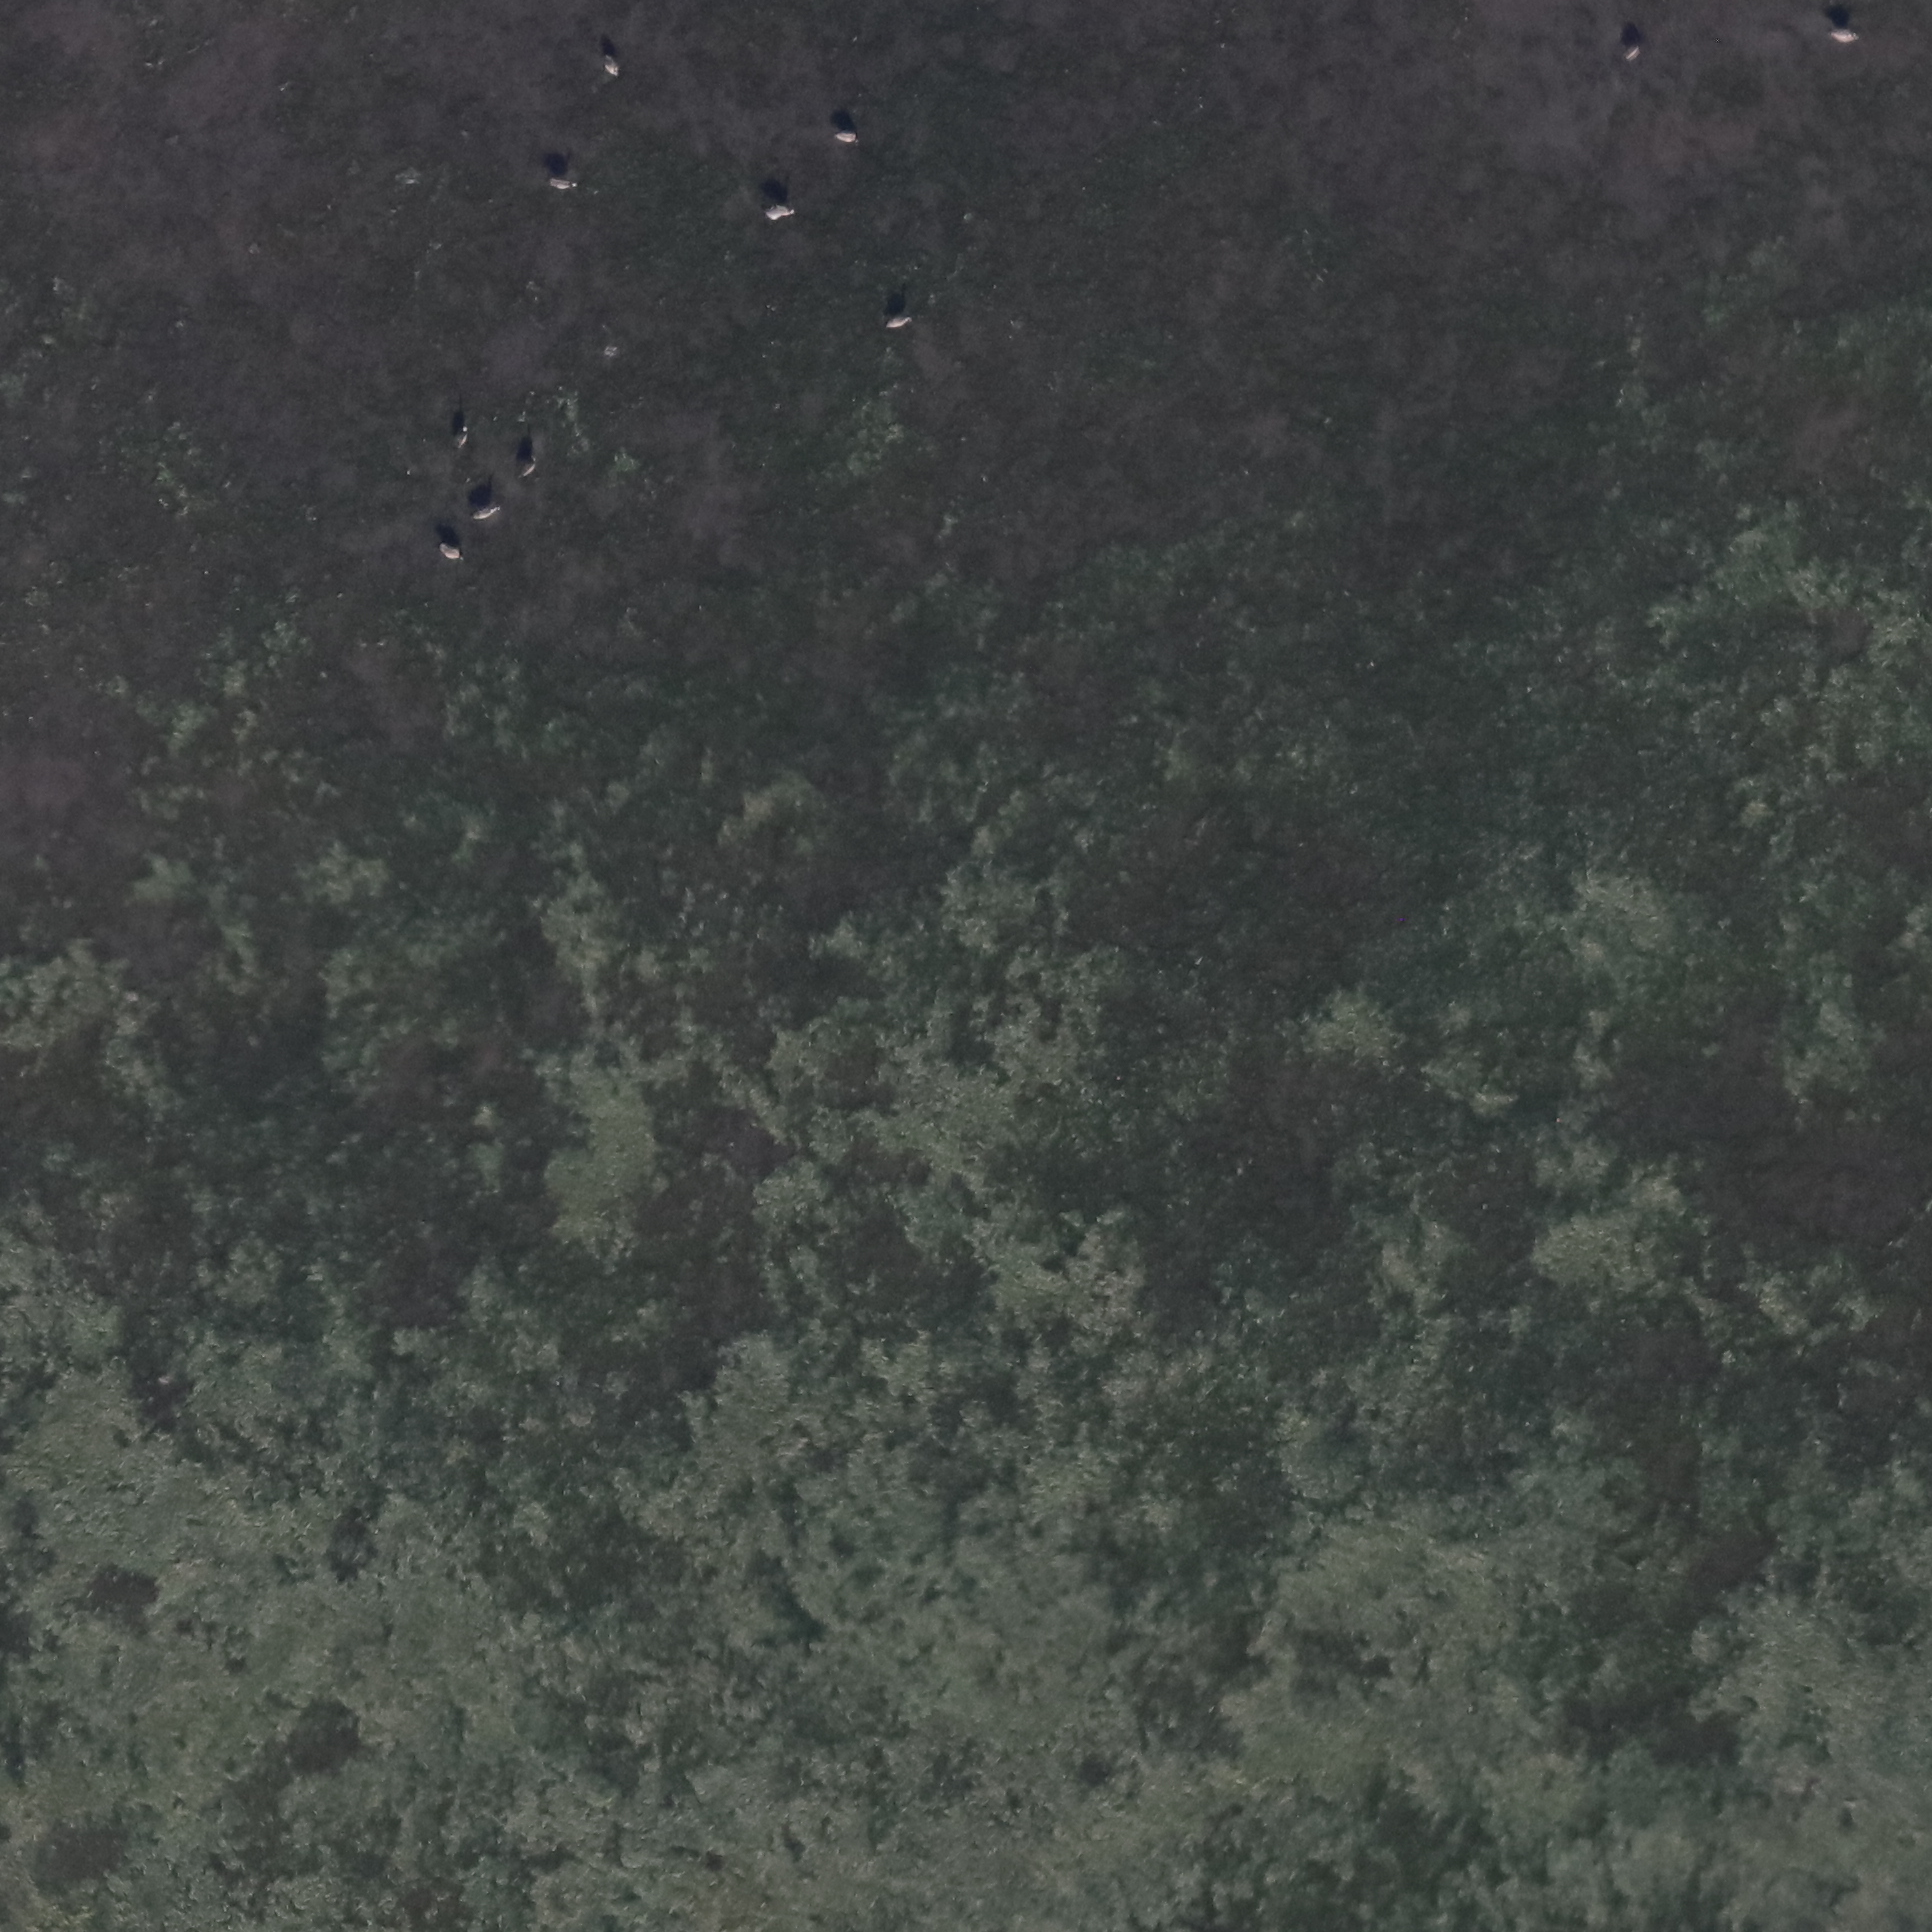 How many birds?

11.